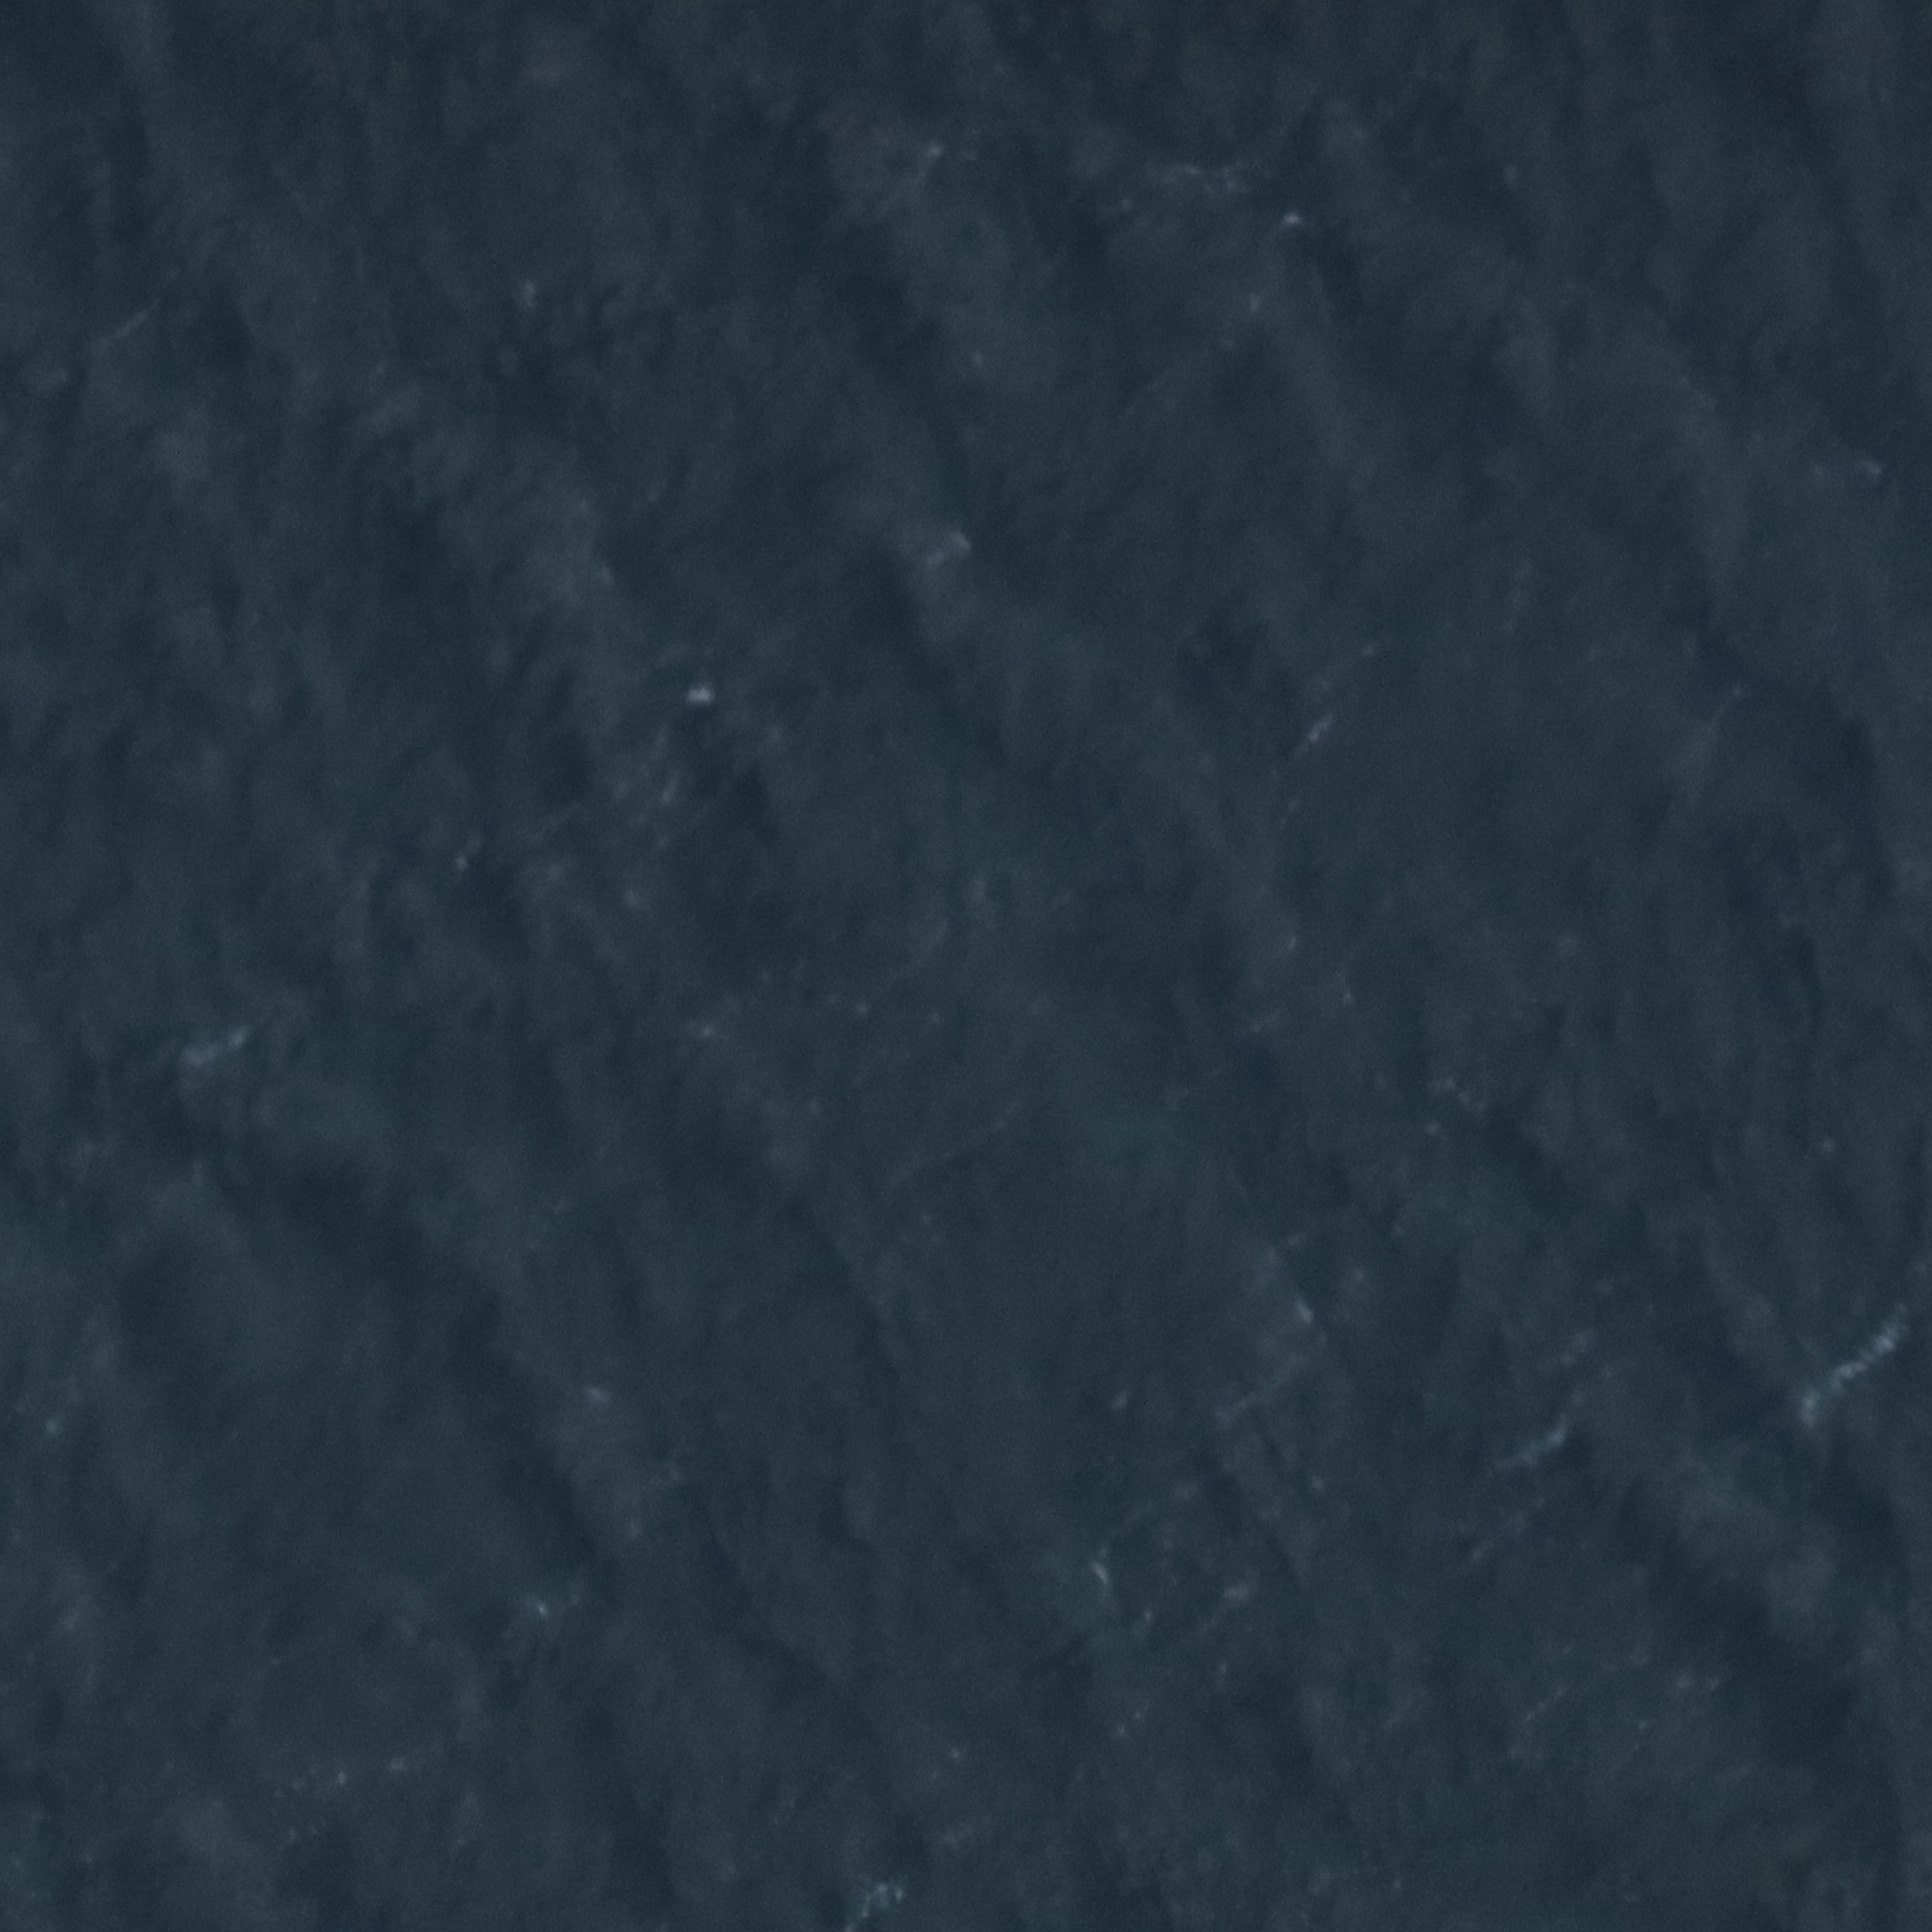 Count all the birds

0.